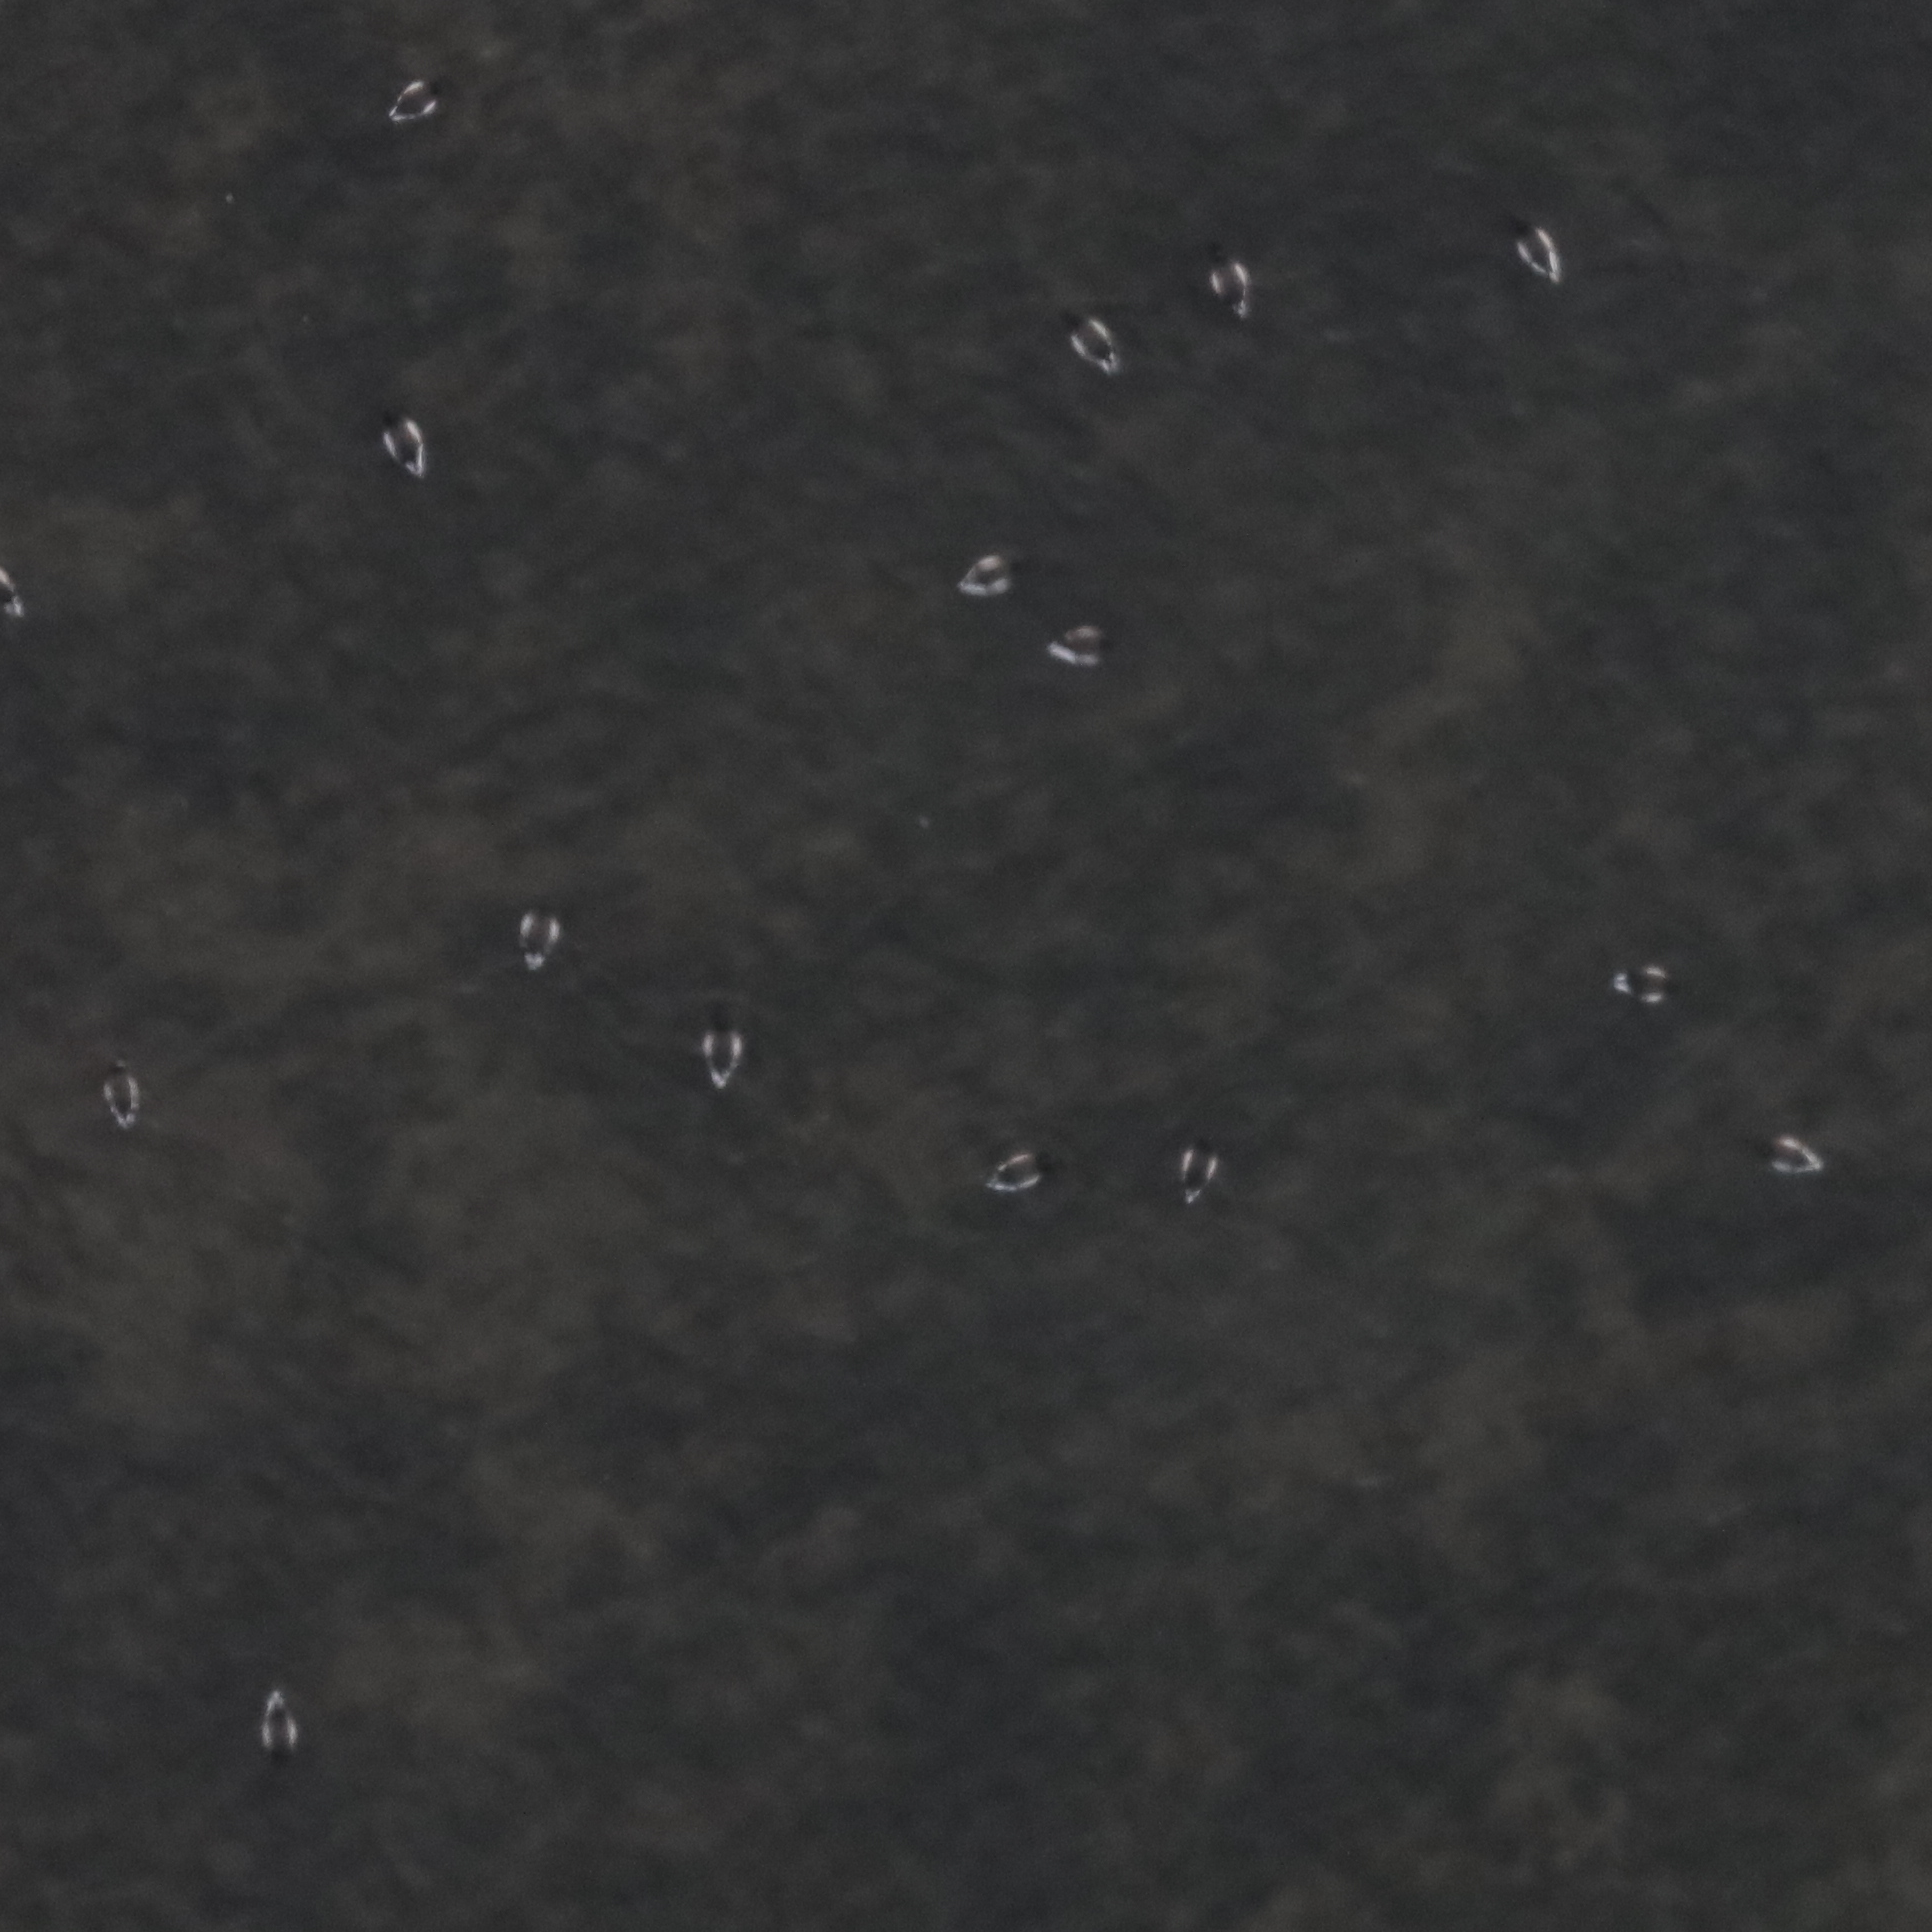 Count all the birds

15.